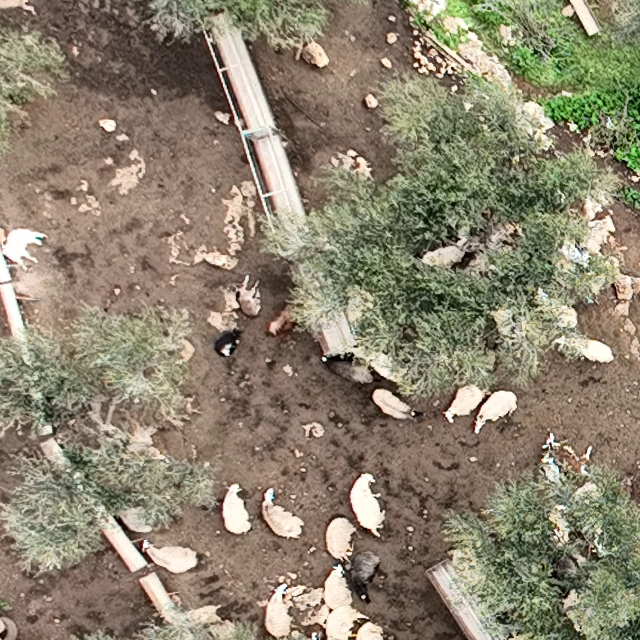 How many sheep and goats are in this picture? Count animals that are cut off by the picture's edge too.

35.